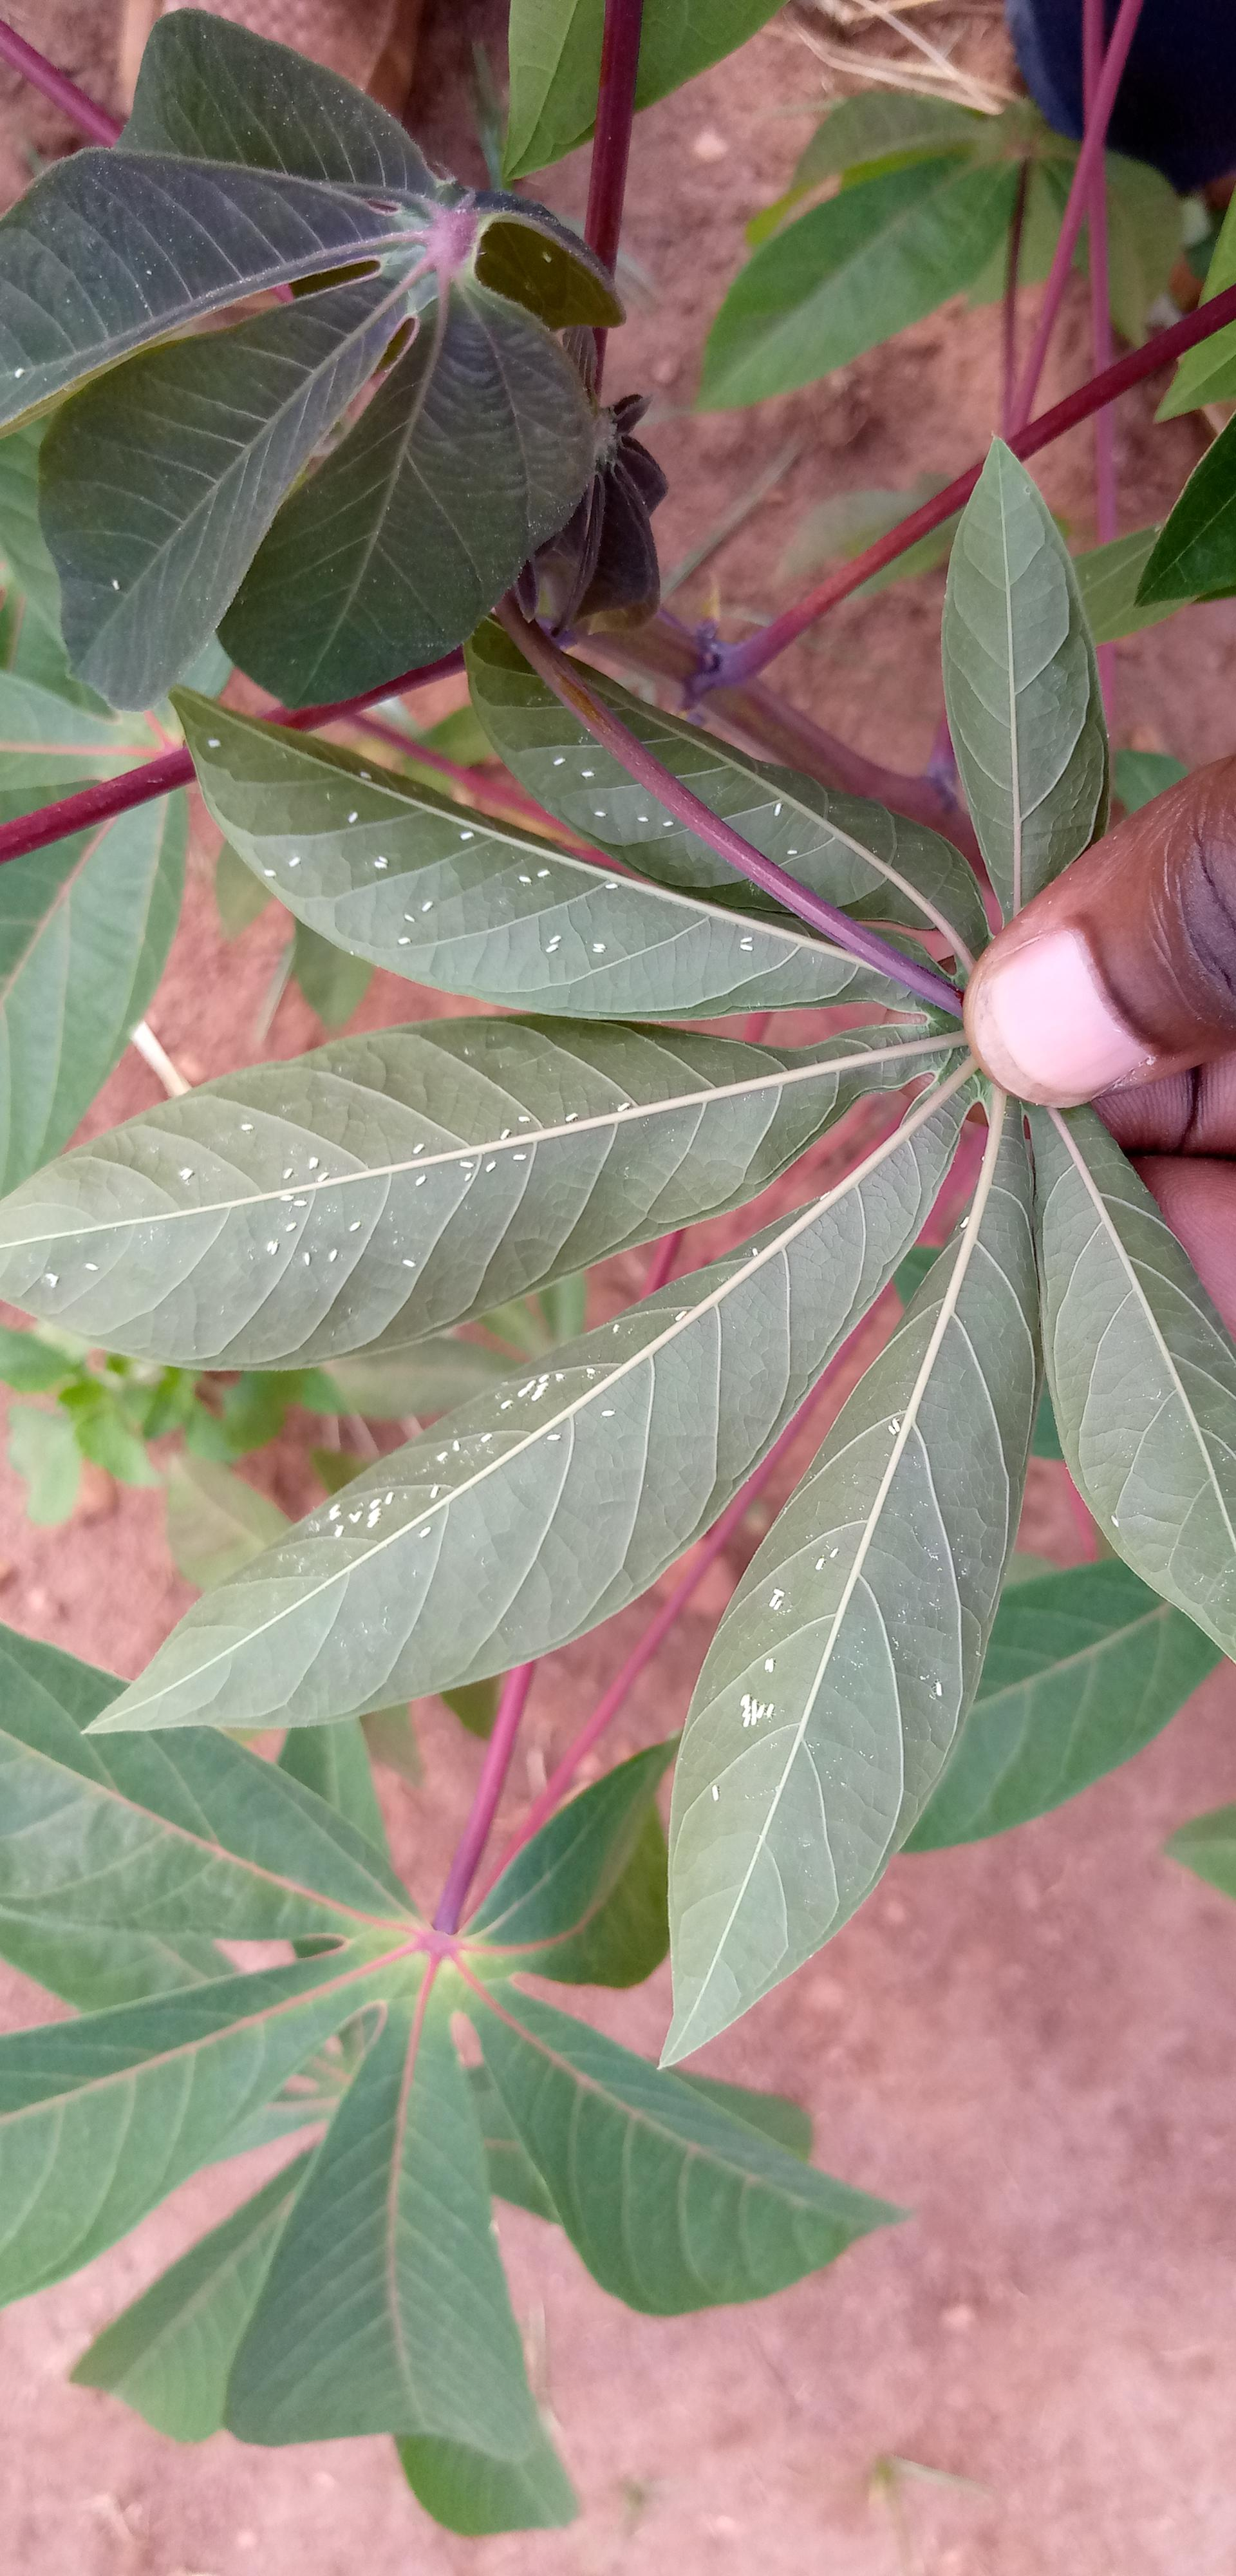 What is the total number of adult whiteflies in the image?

105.